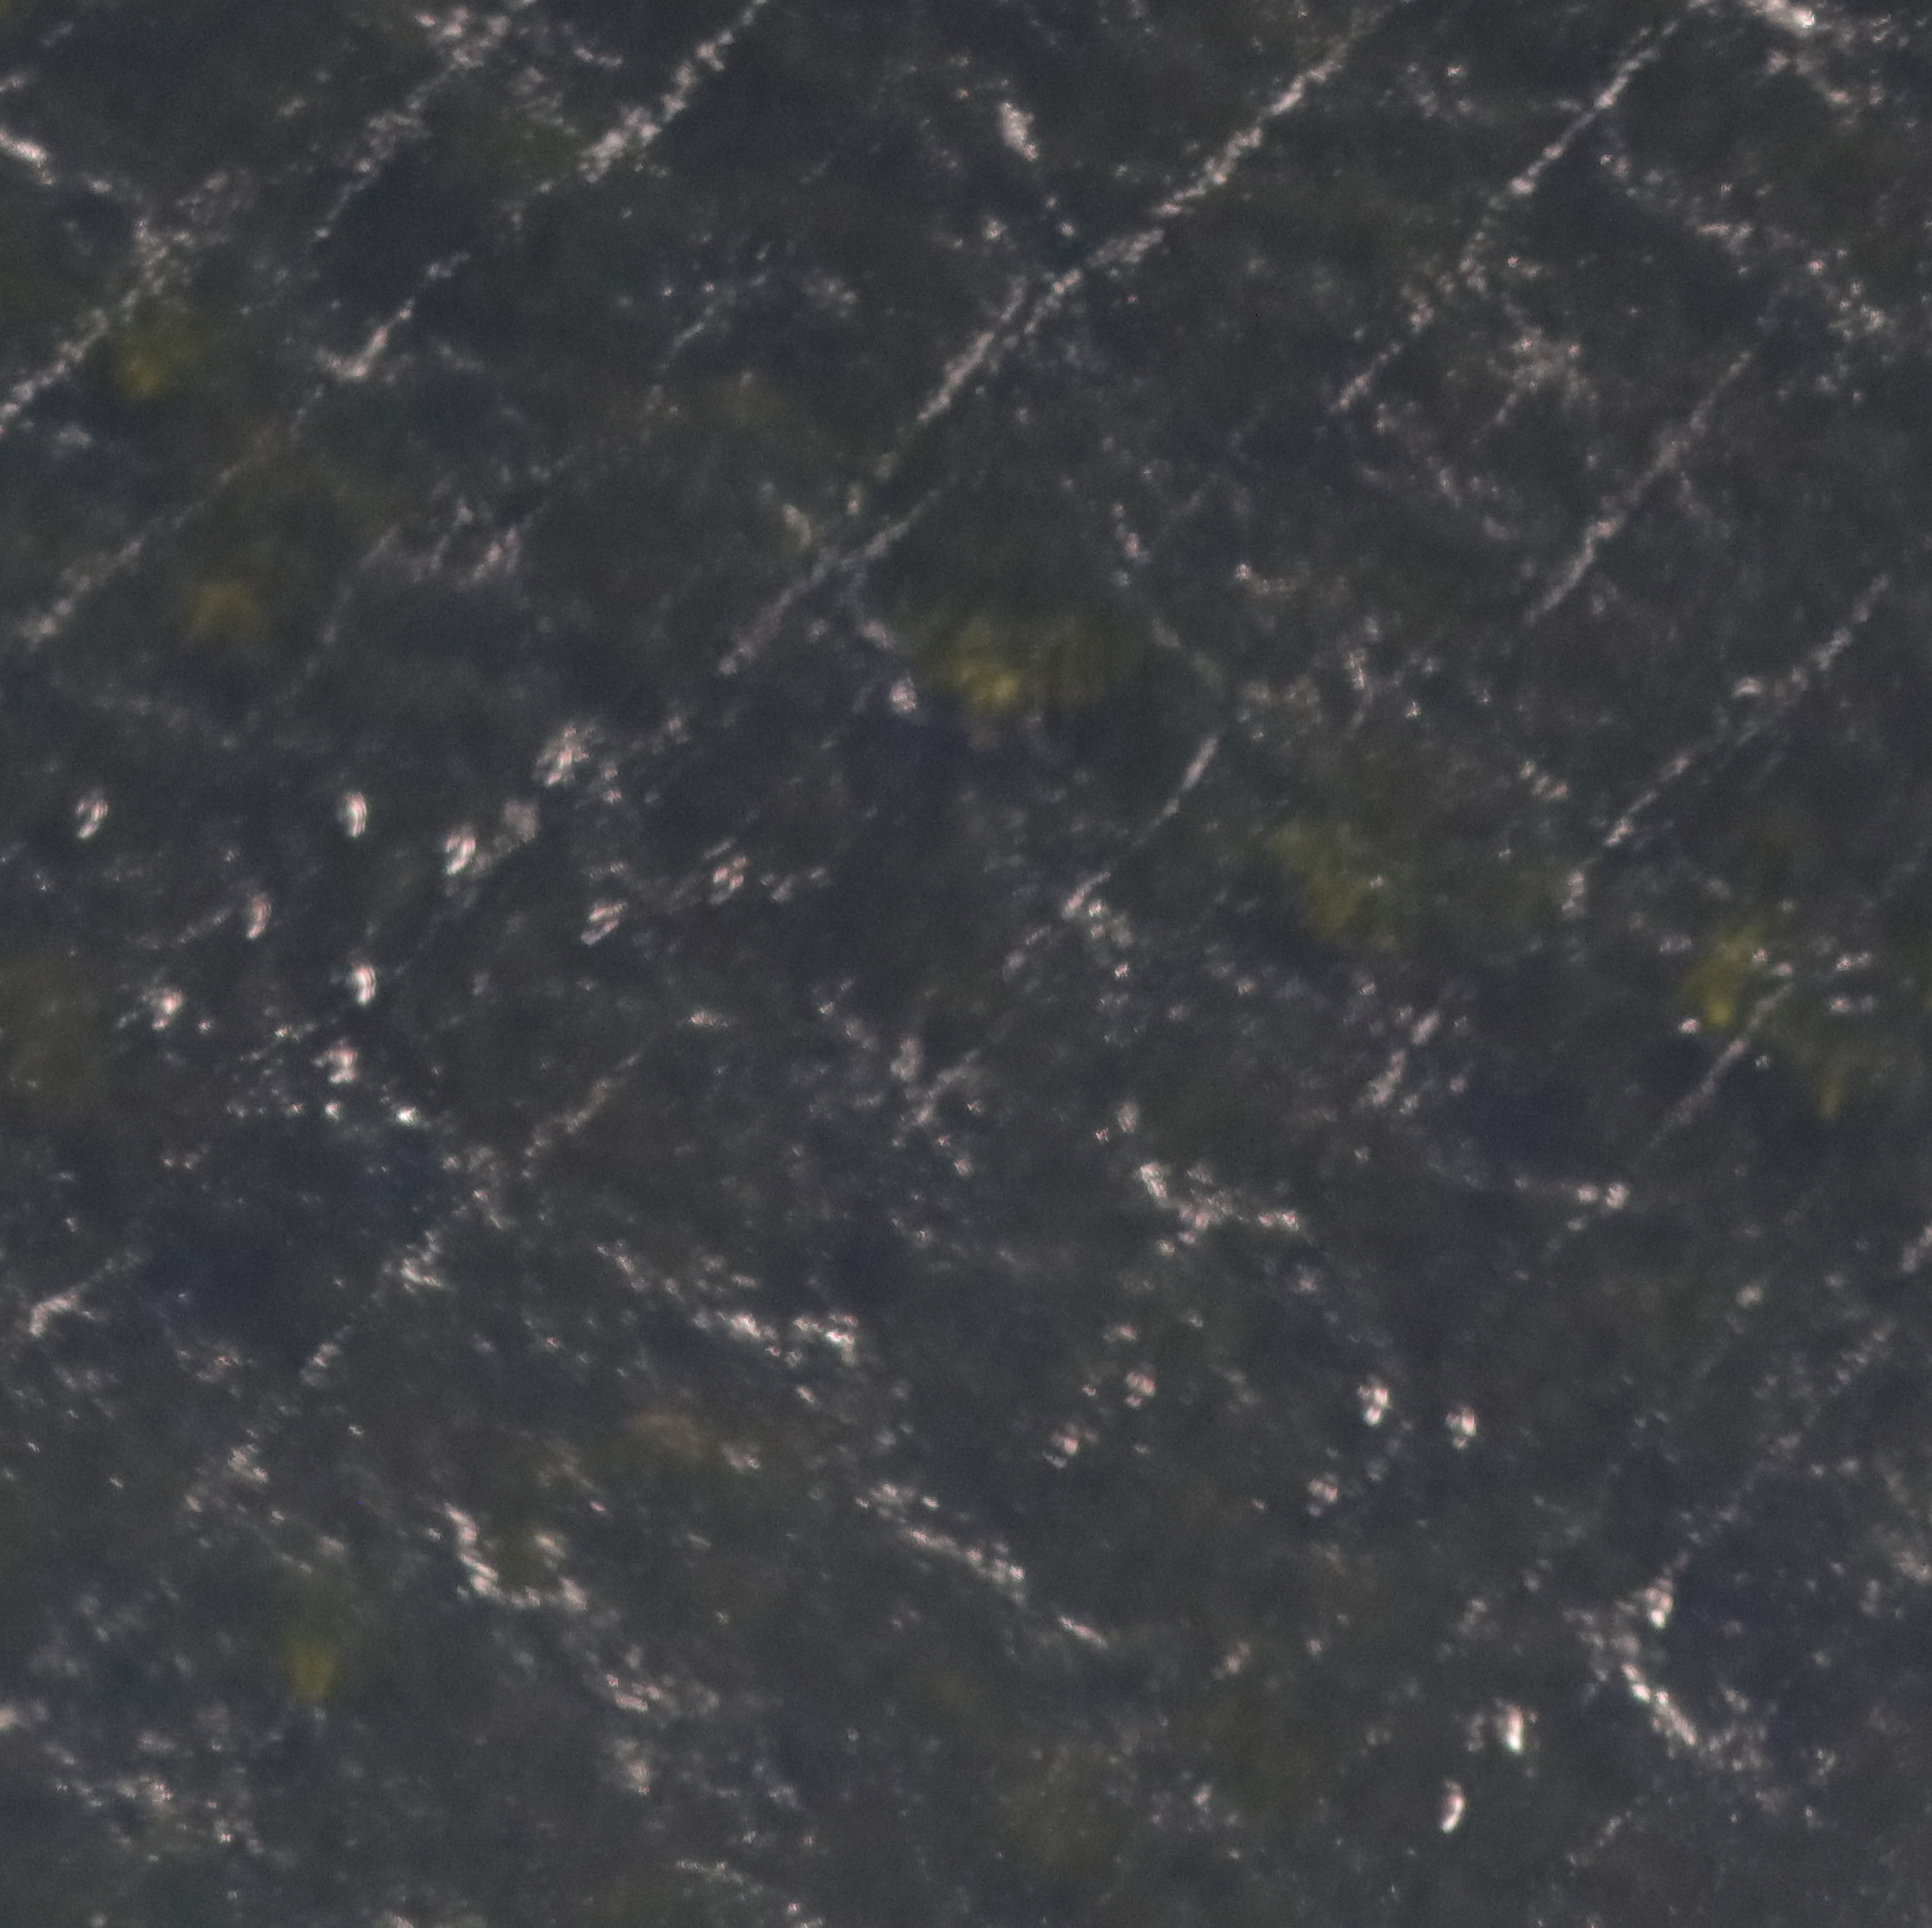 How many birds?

18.